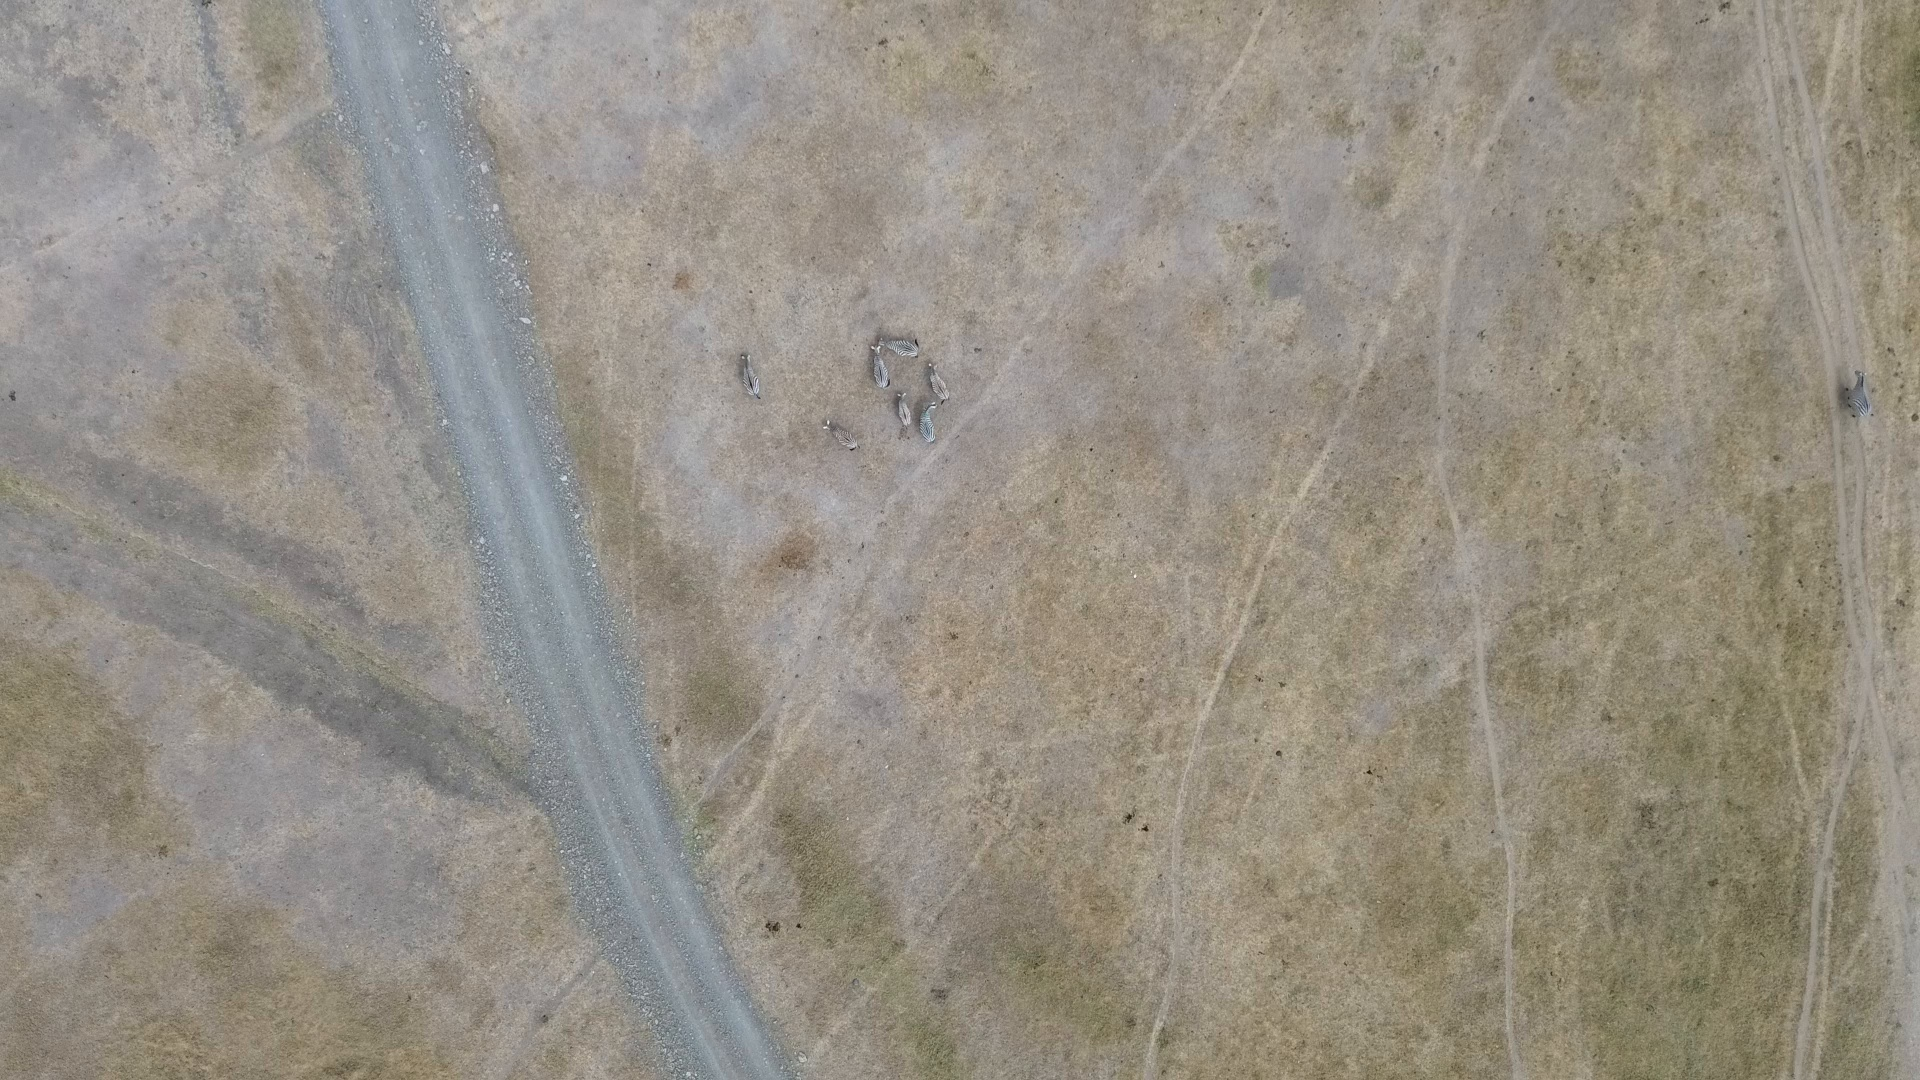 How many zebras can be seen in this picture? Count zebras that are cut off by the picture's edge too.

8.